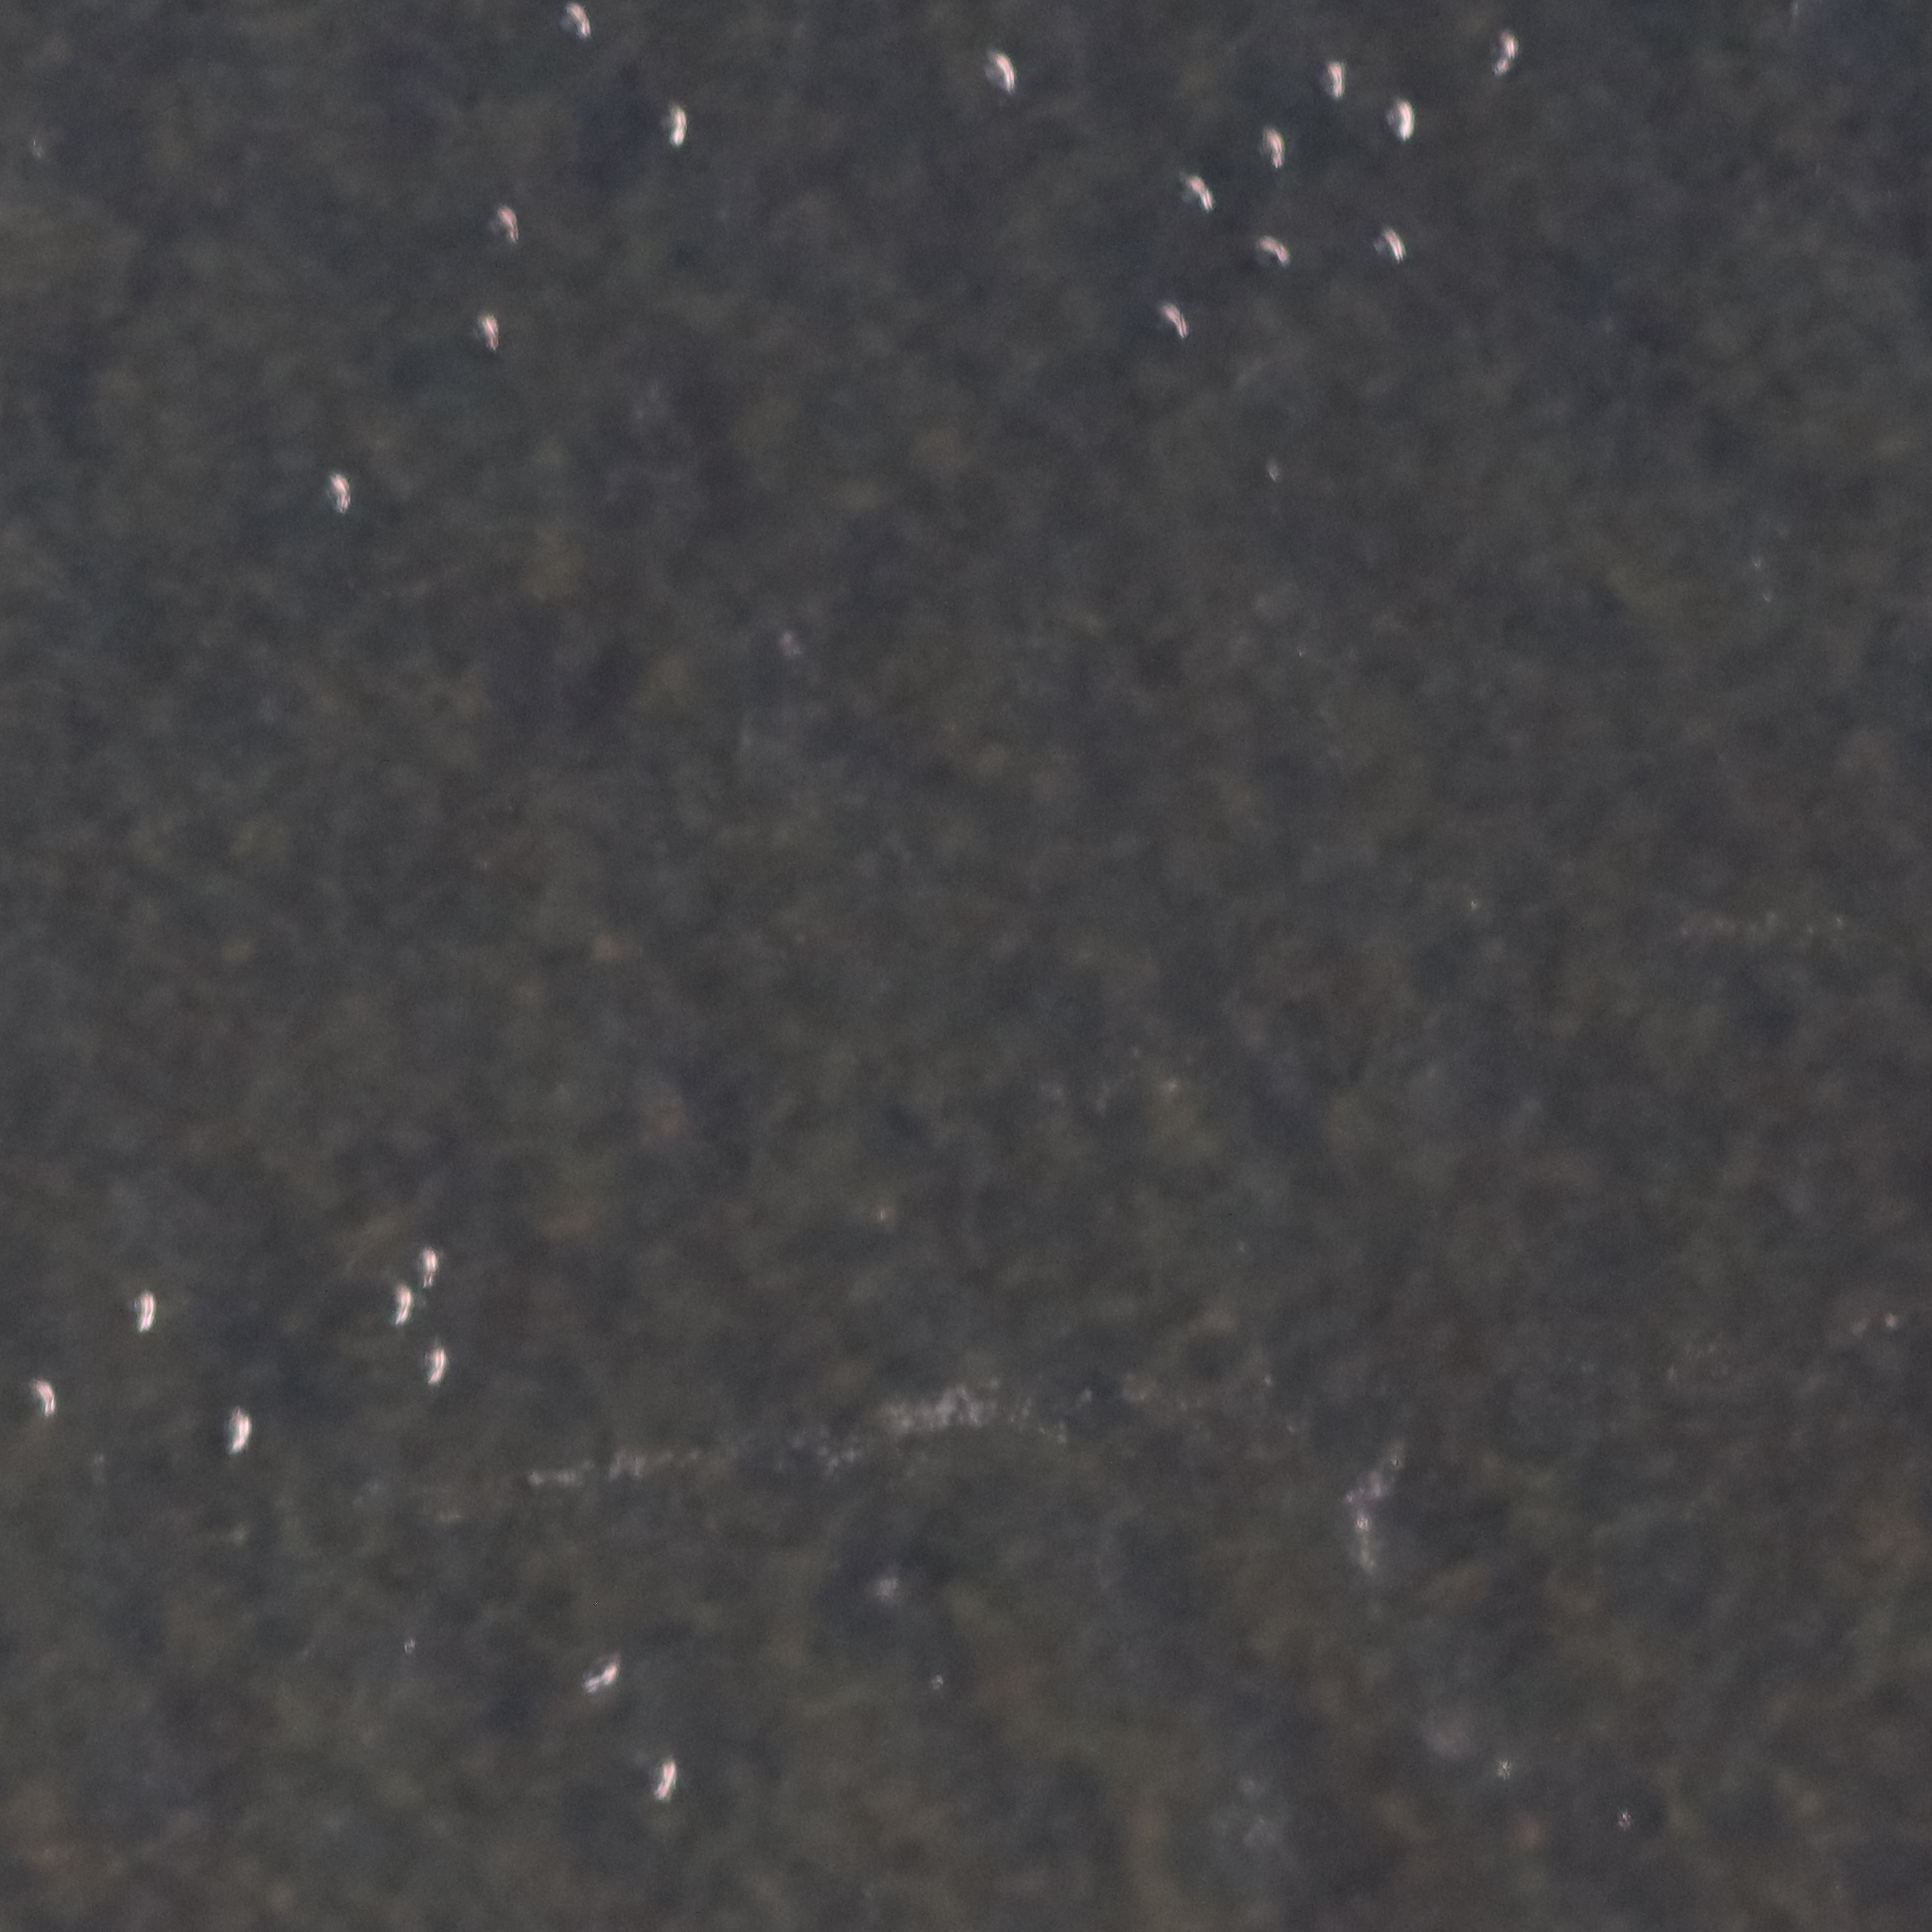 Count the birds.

22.